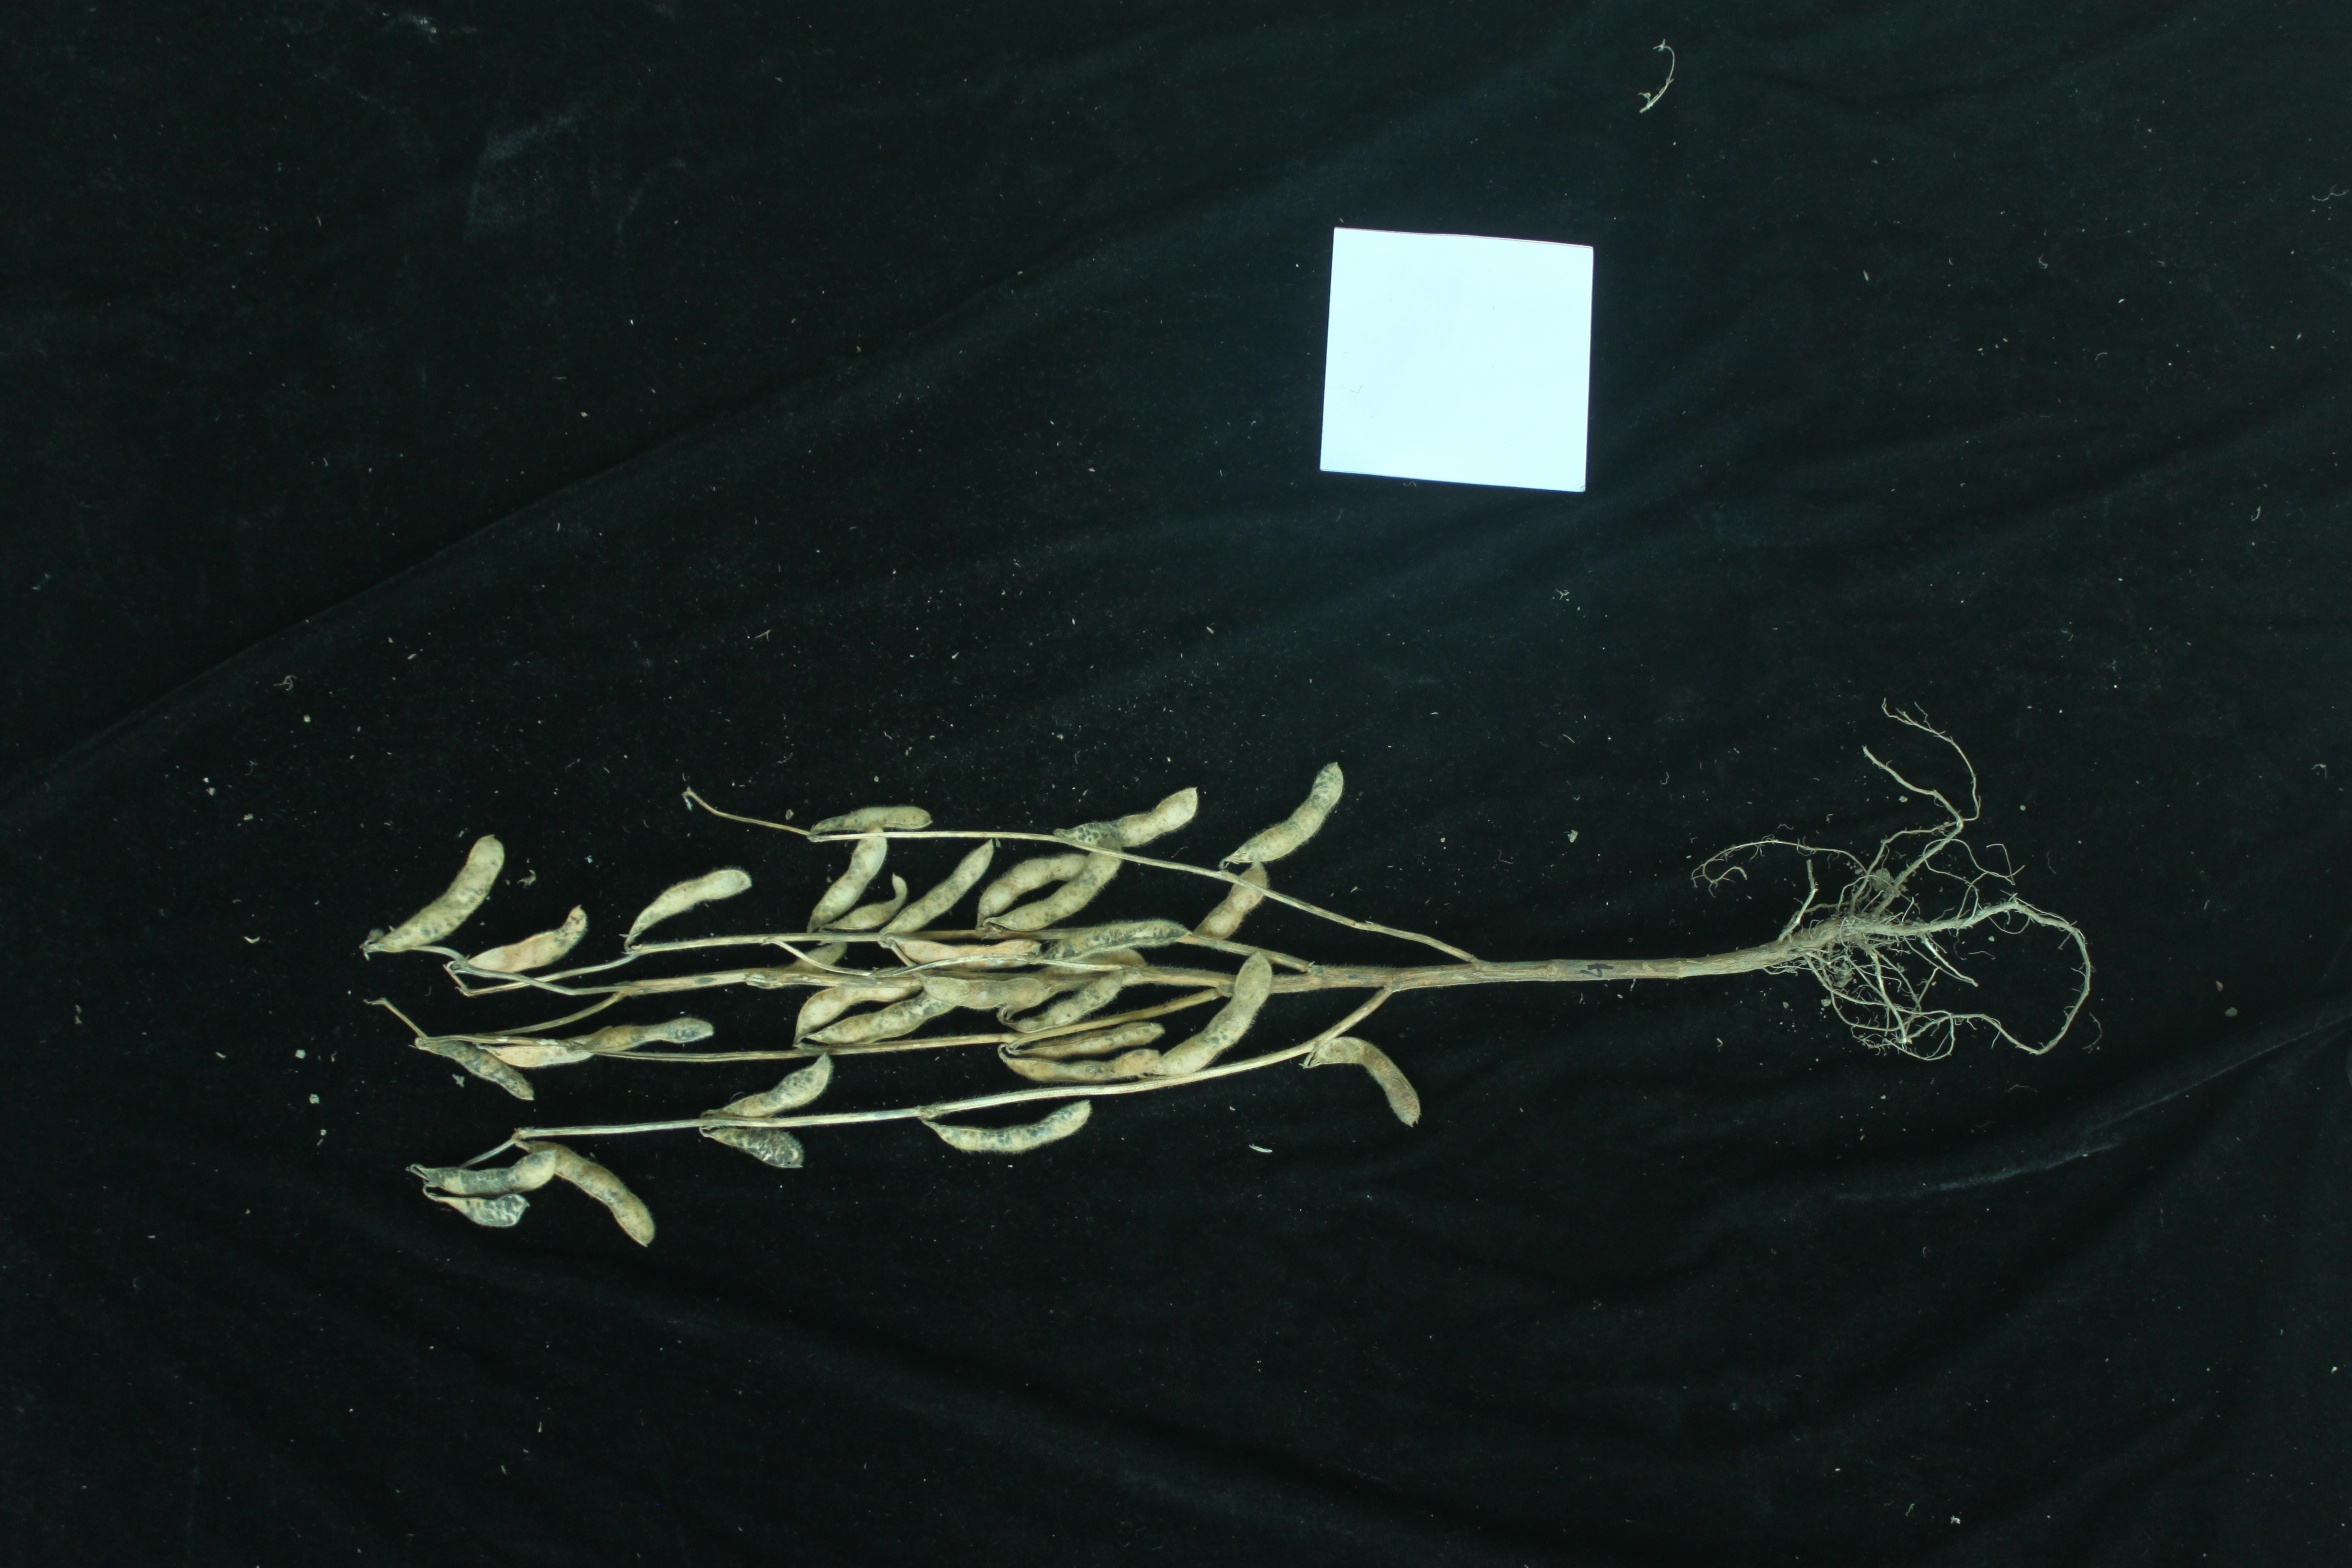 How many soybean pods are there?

31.